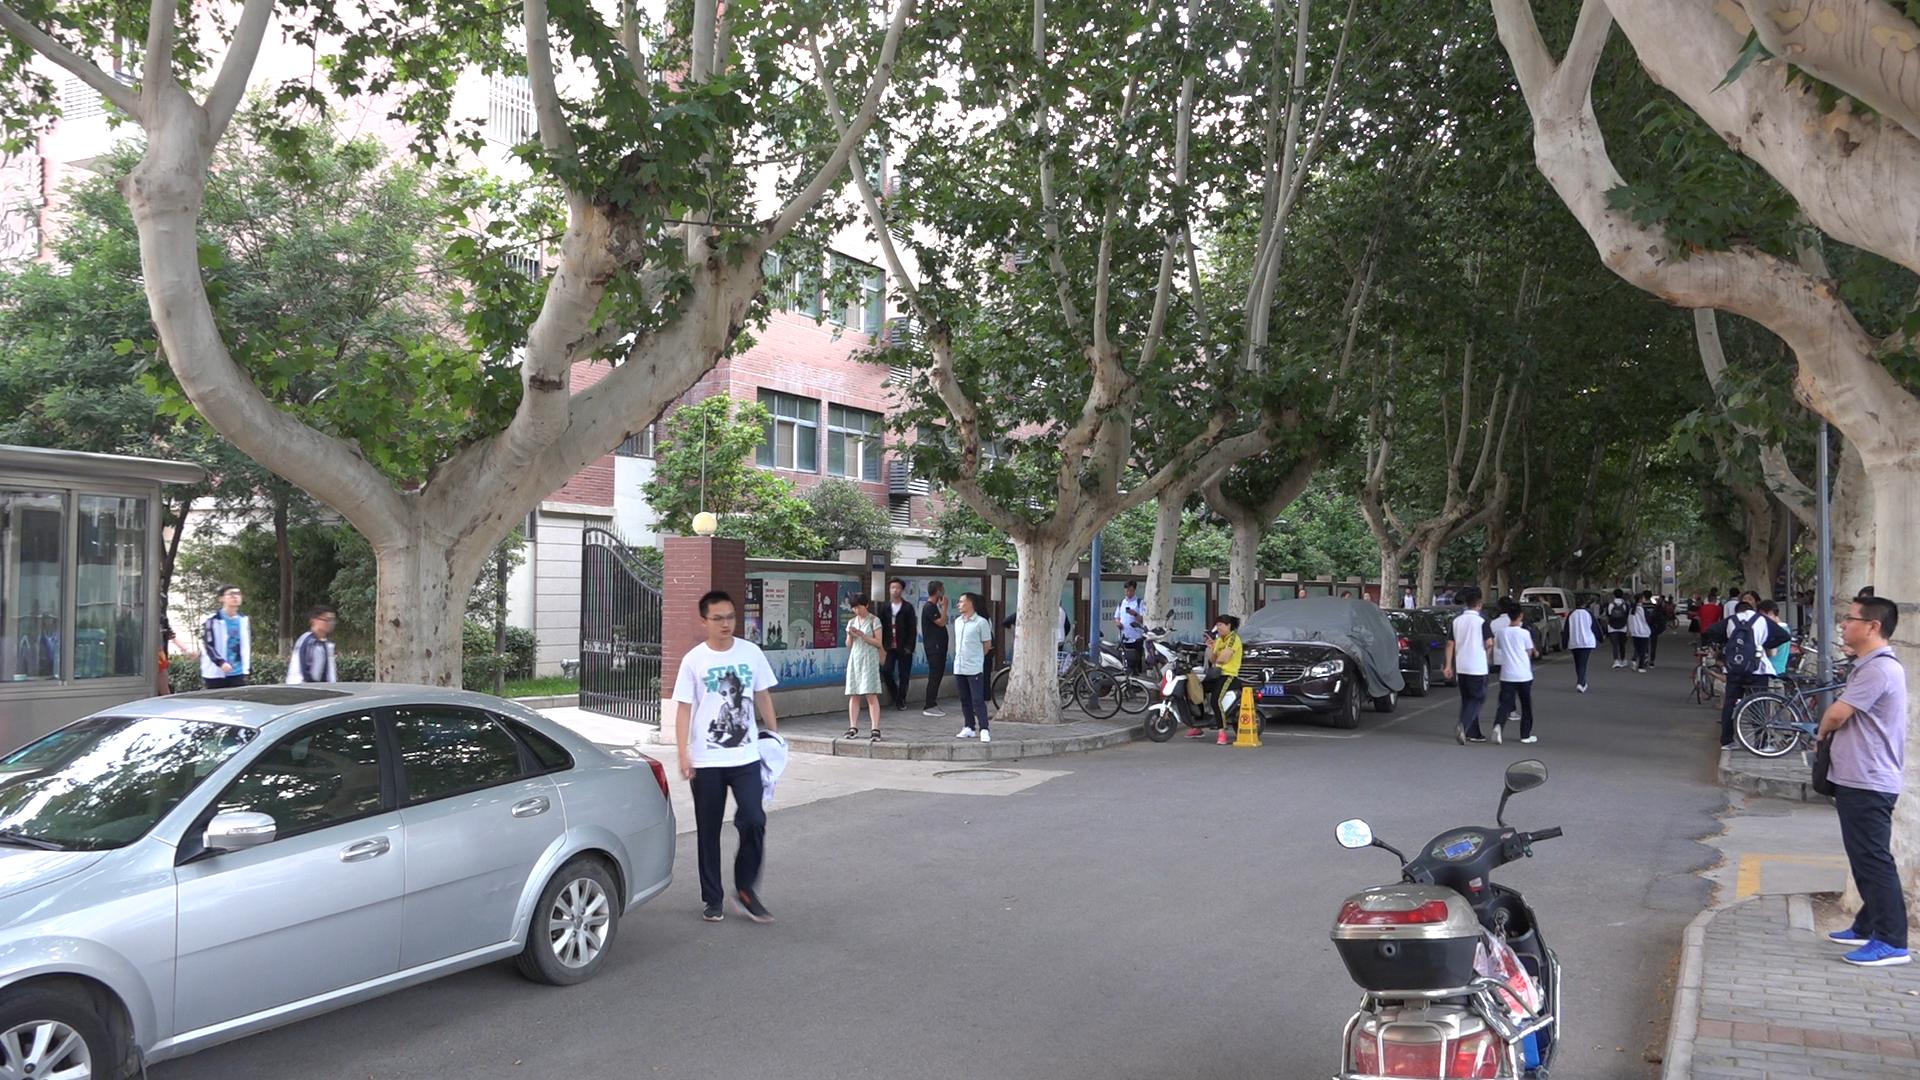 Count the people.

39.